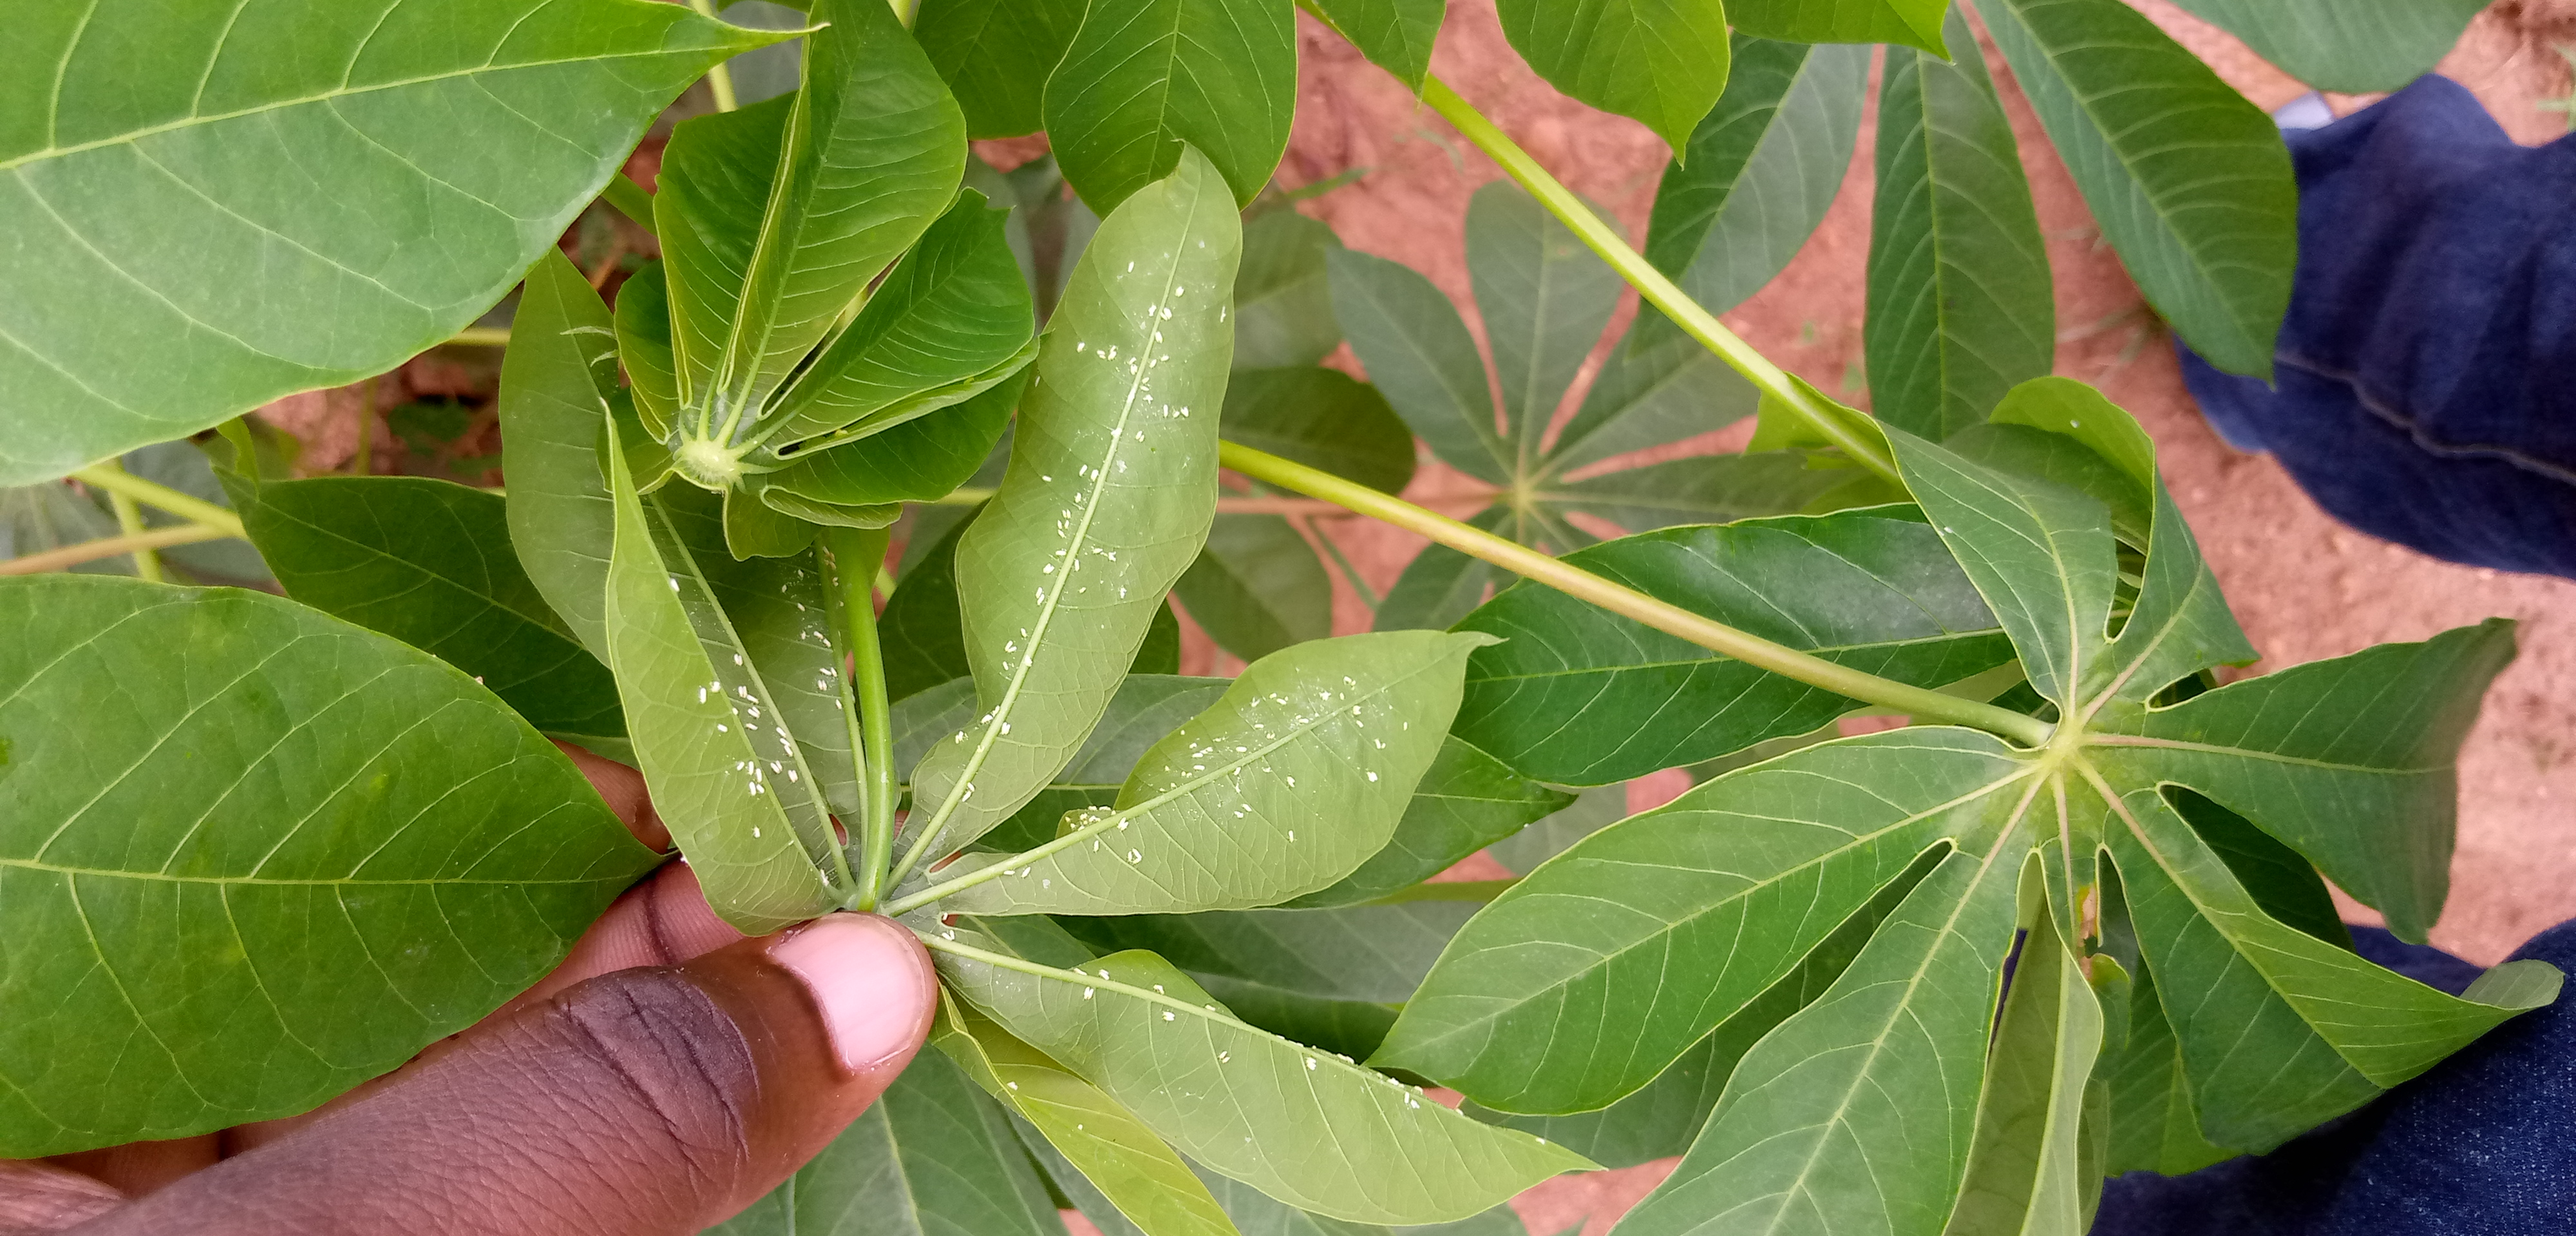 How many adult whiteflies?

163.